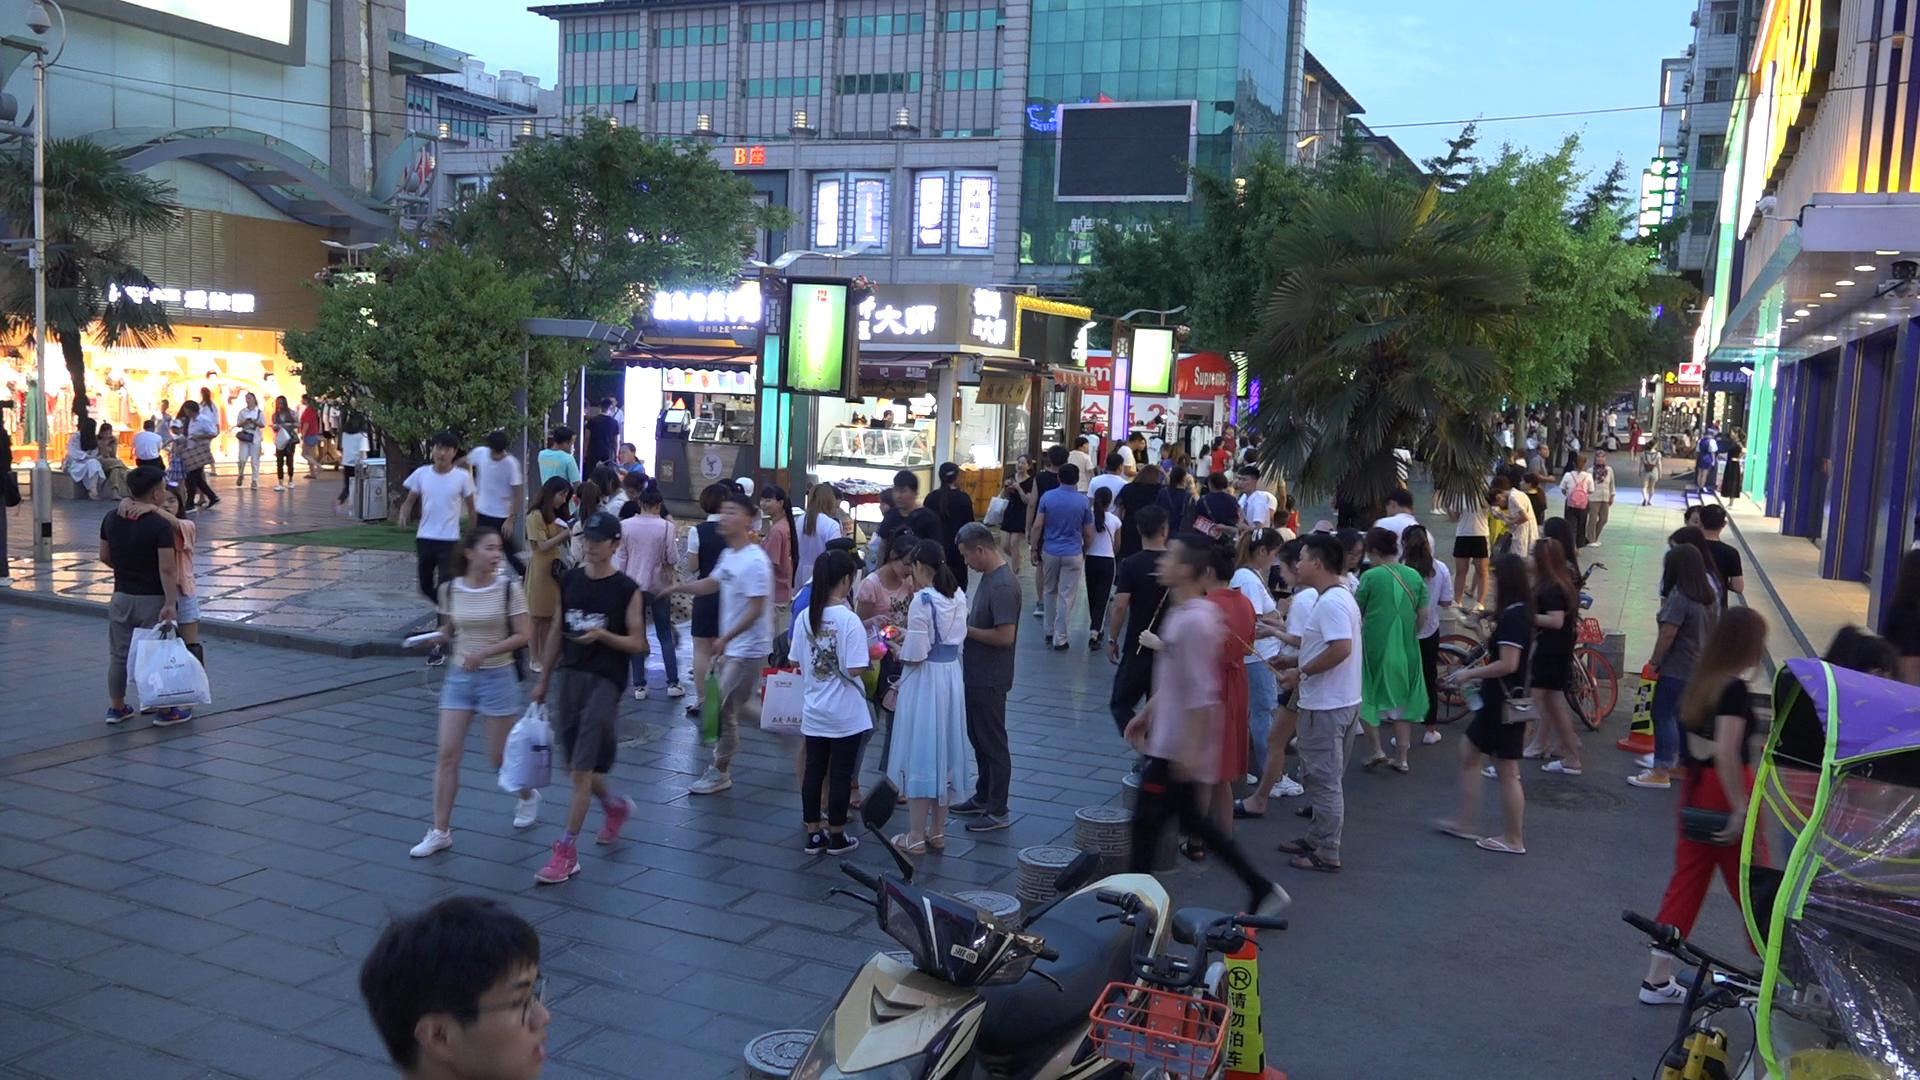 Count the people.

104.